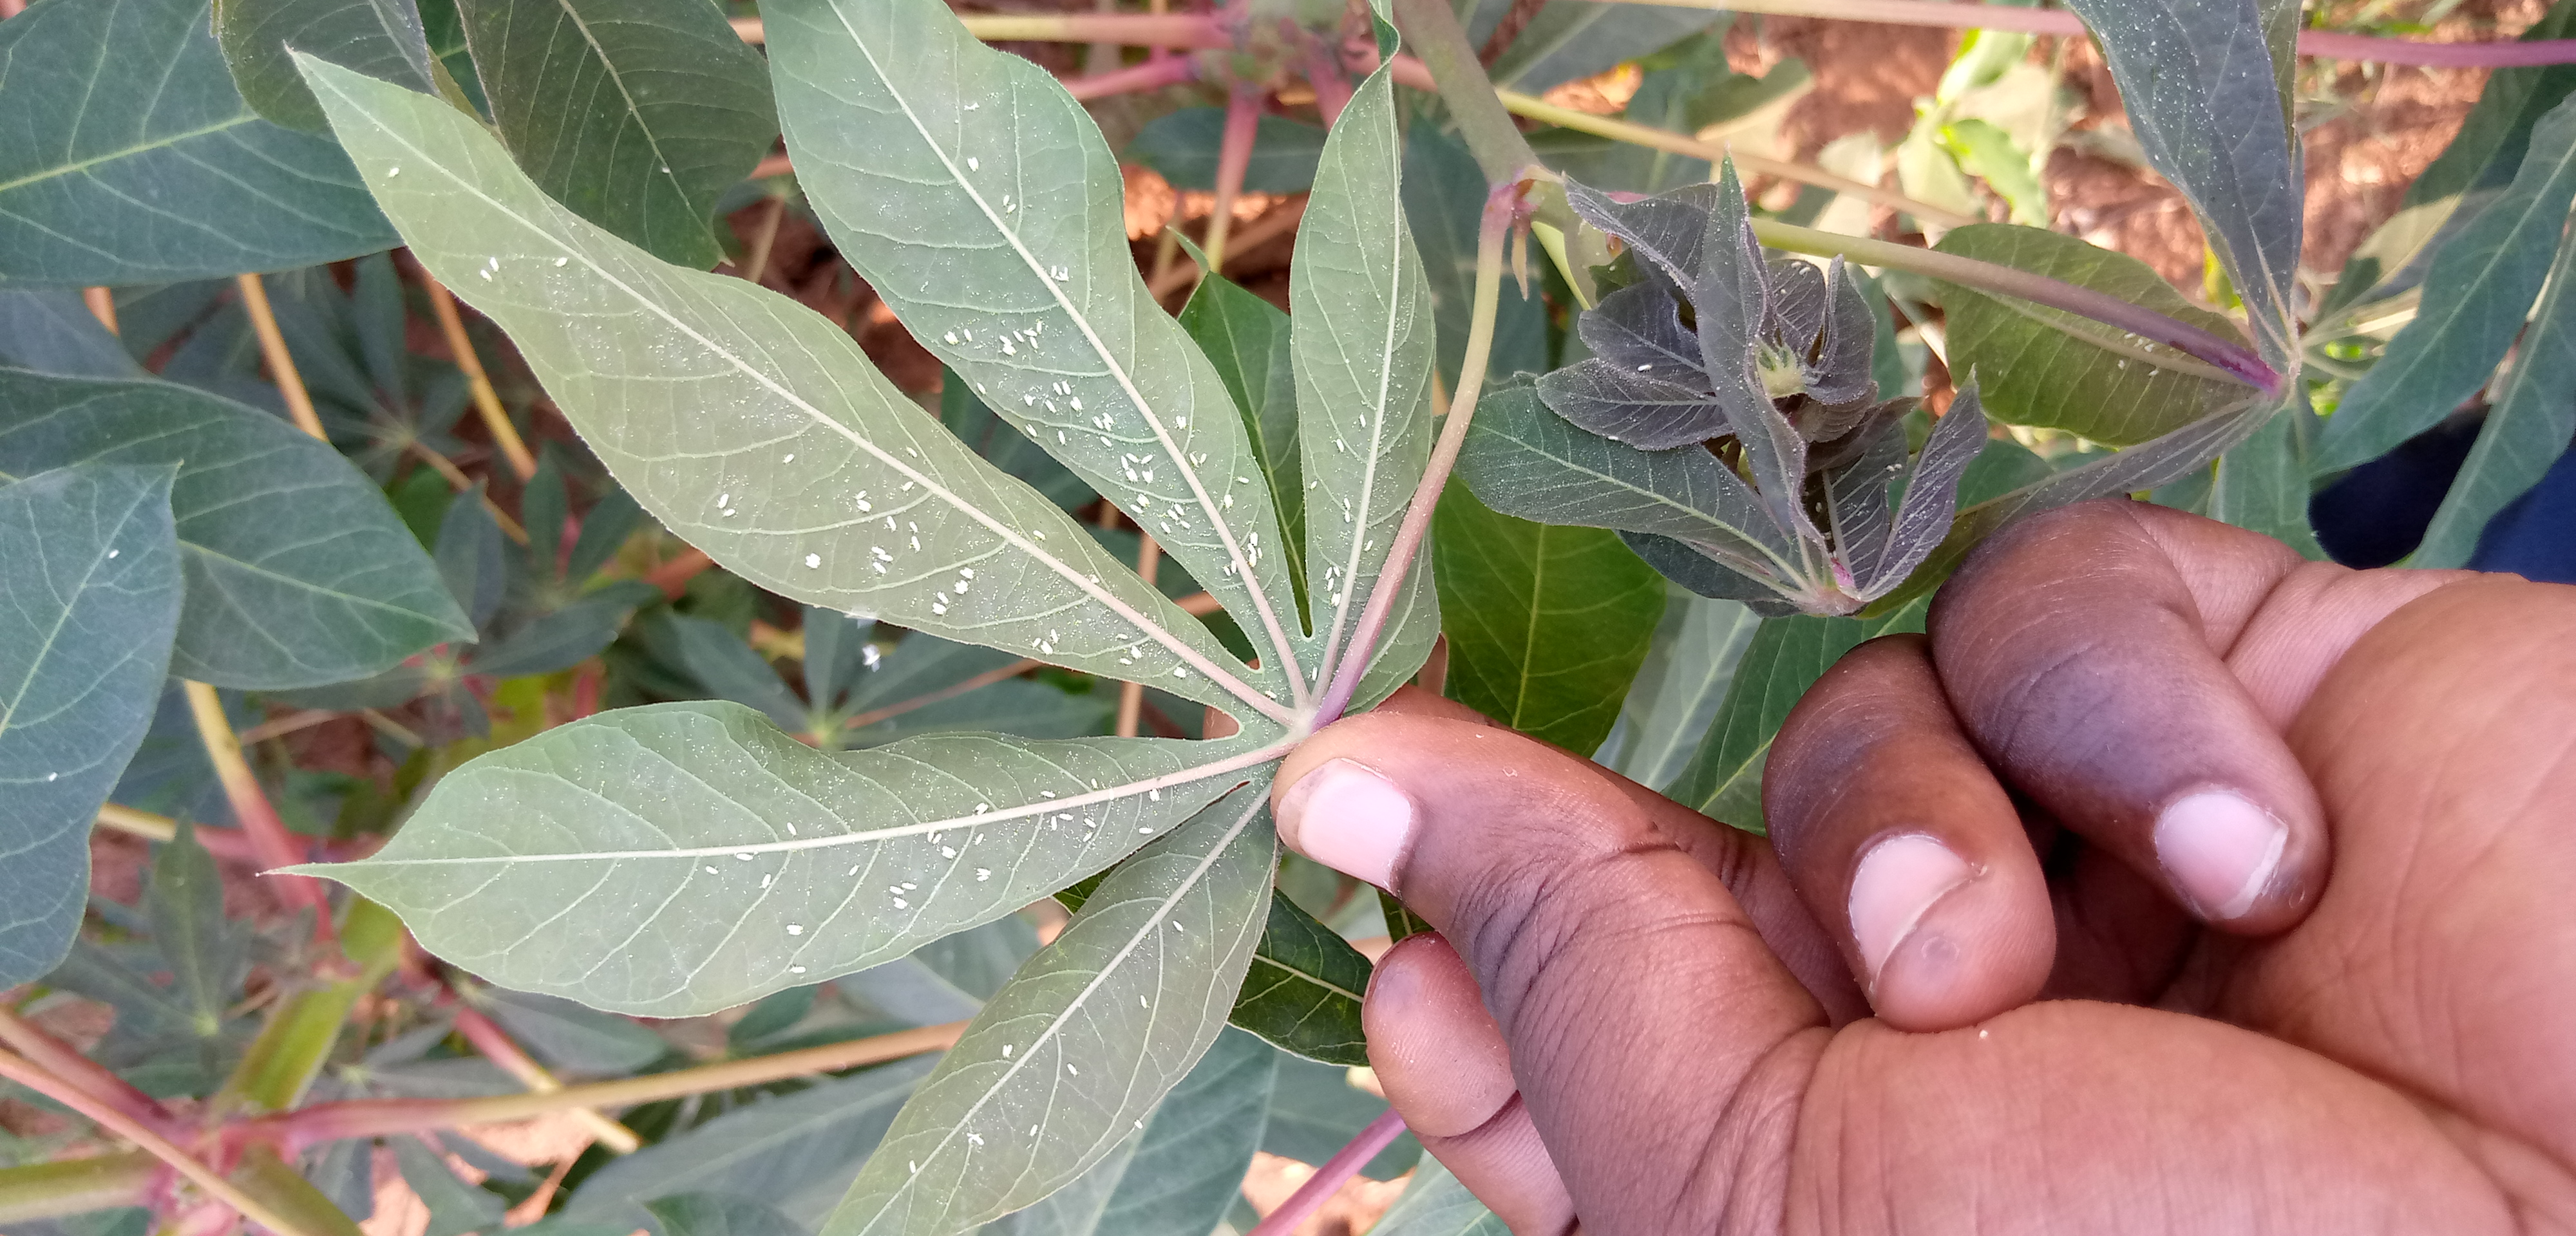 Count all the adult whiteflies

165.